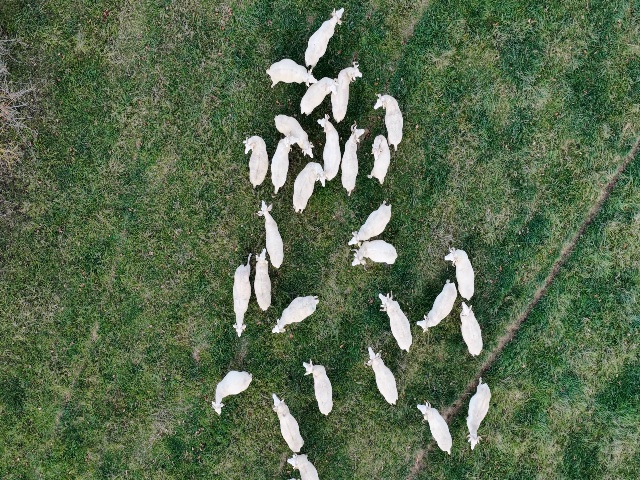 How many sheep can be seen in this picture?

29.